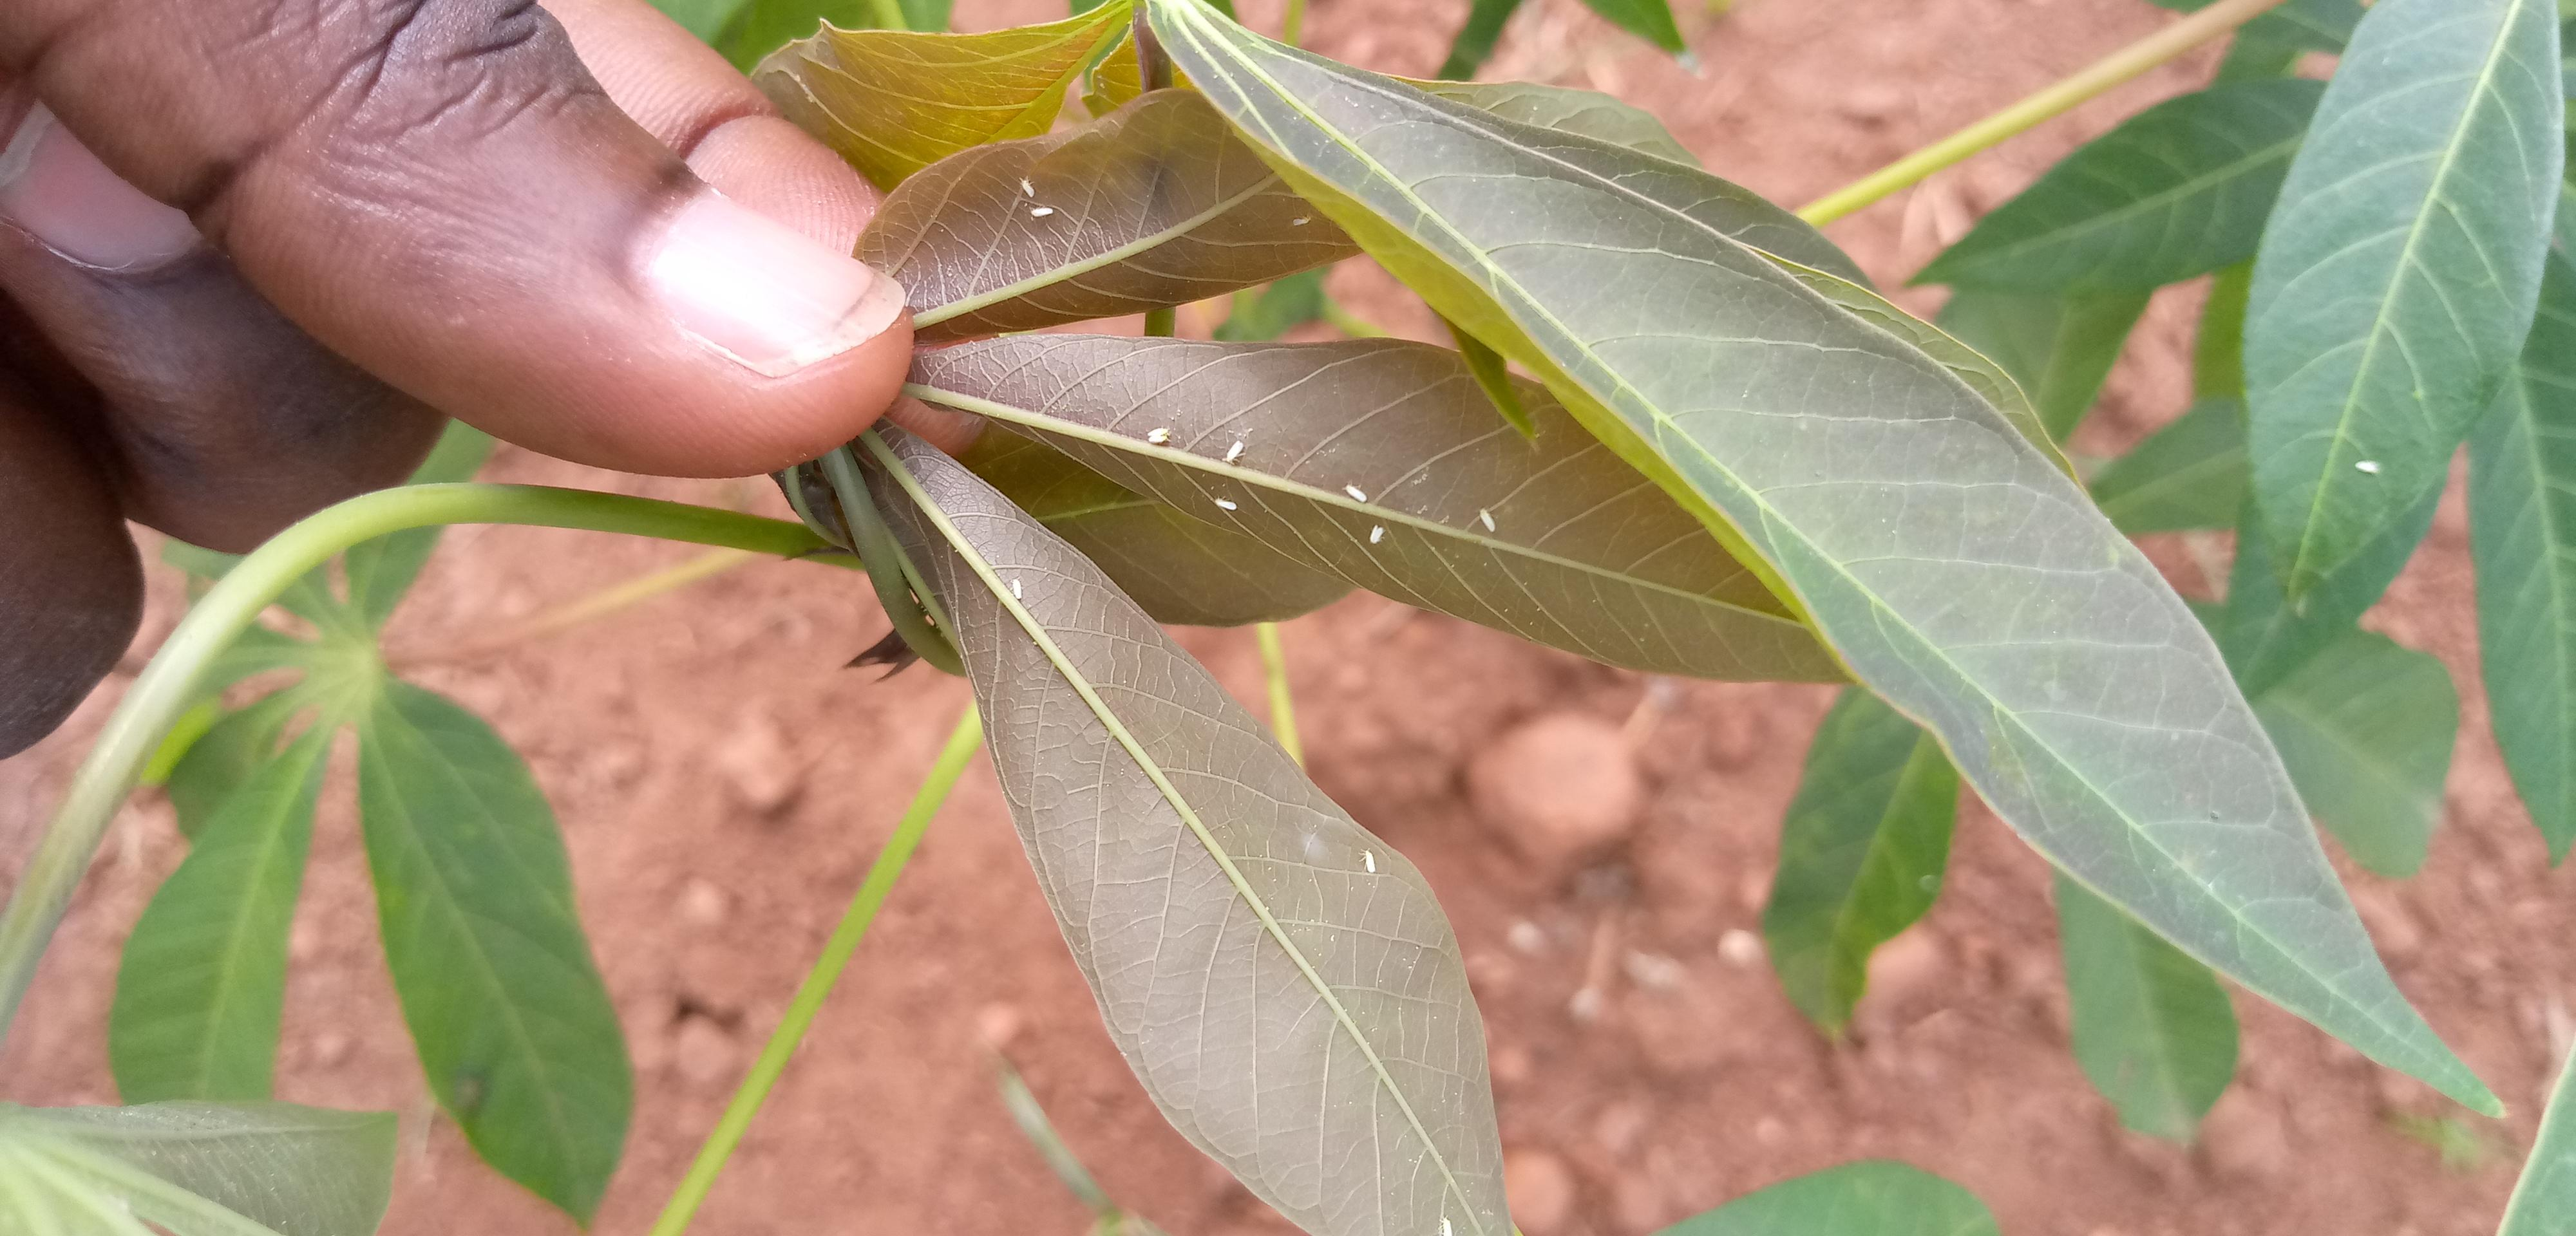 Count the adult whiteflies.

14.